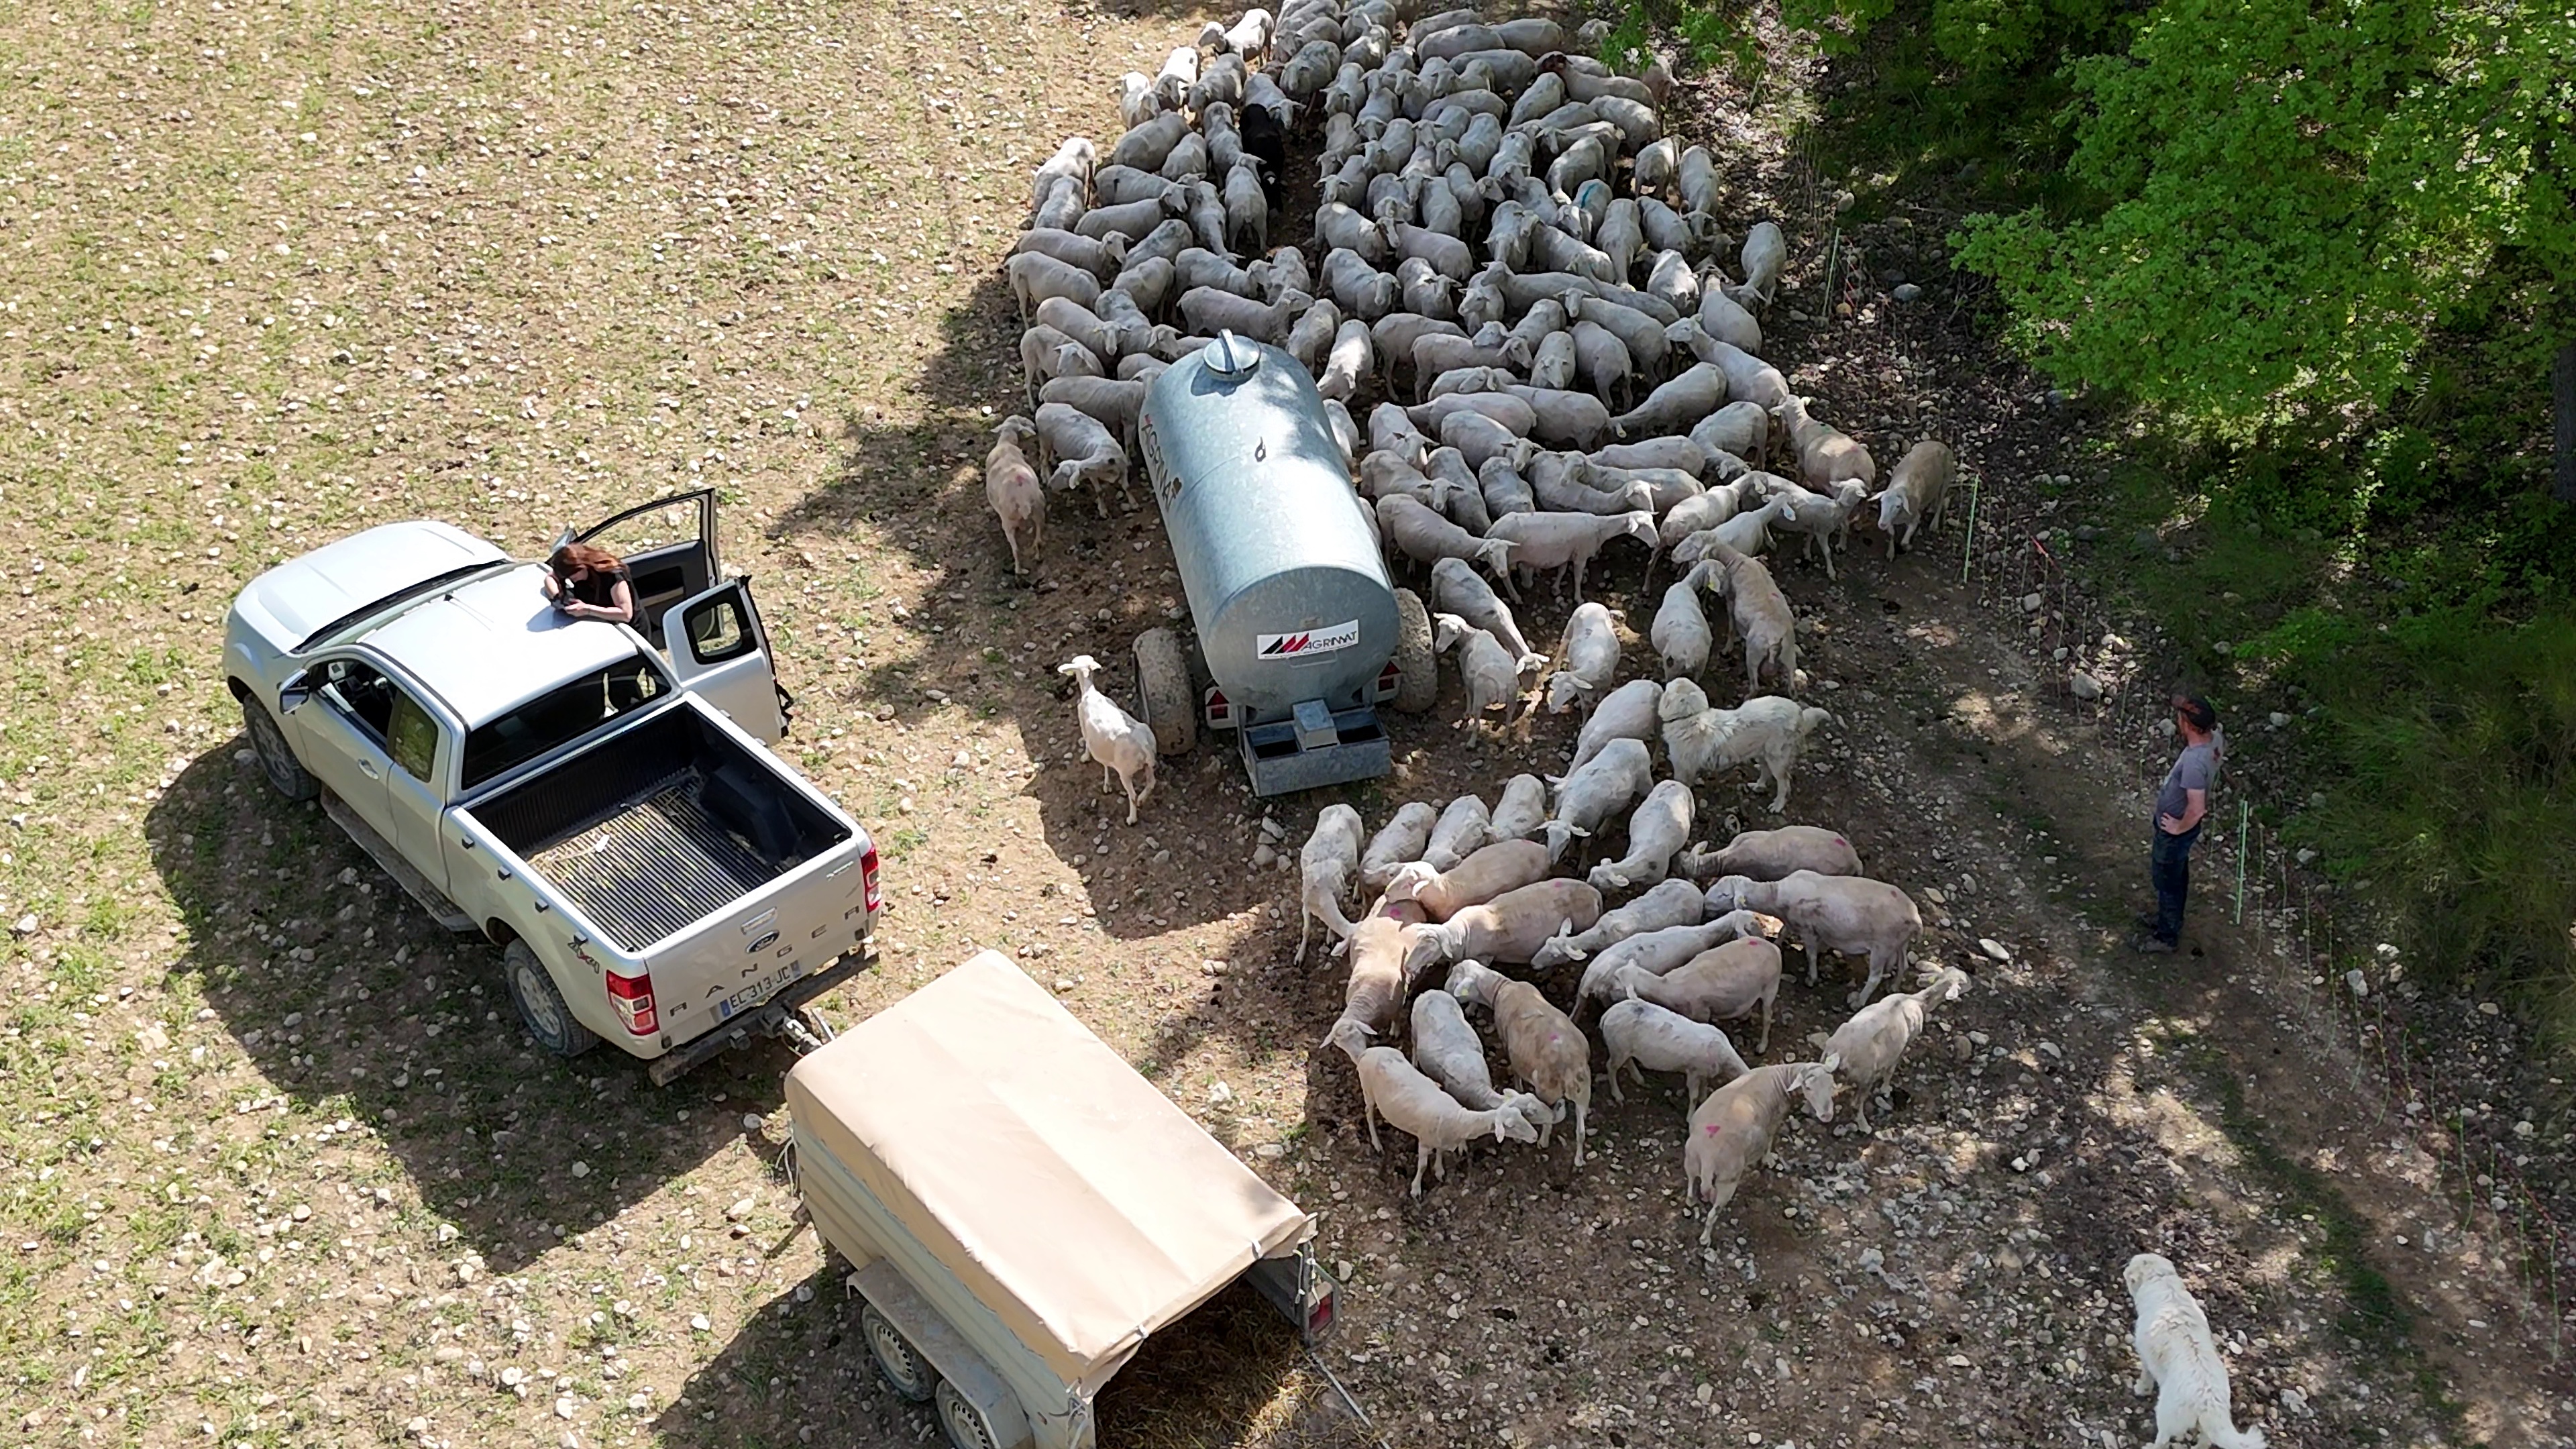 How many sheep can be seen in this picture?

140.